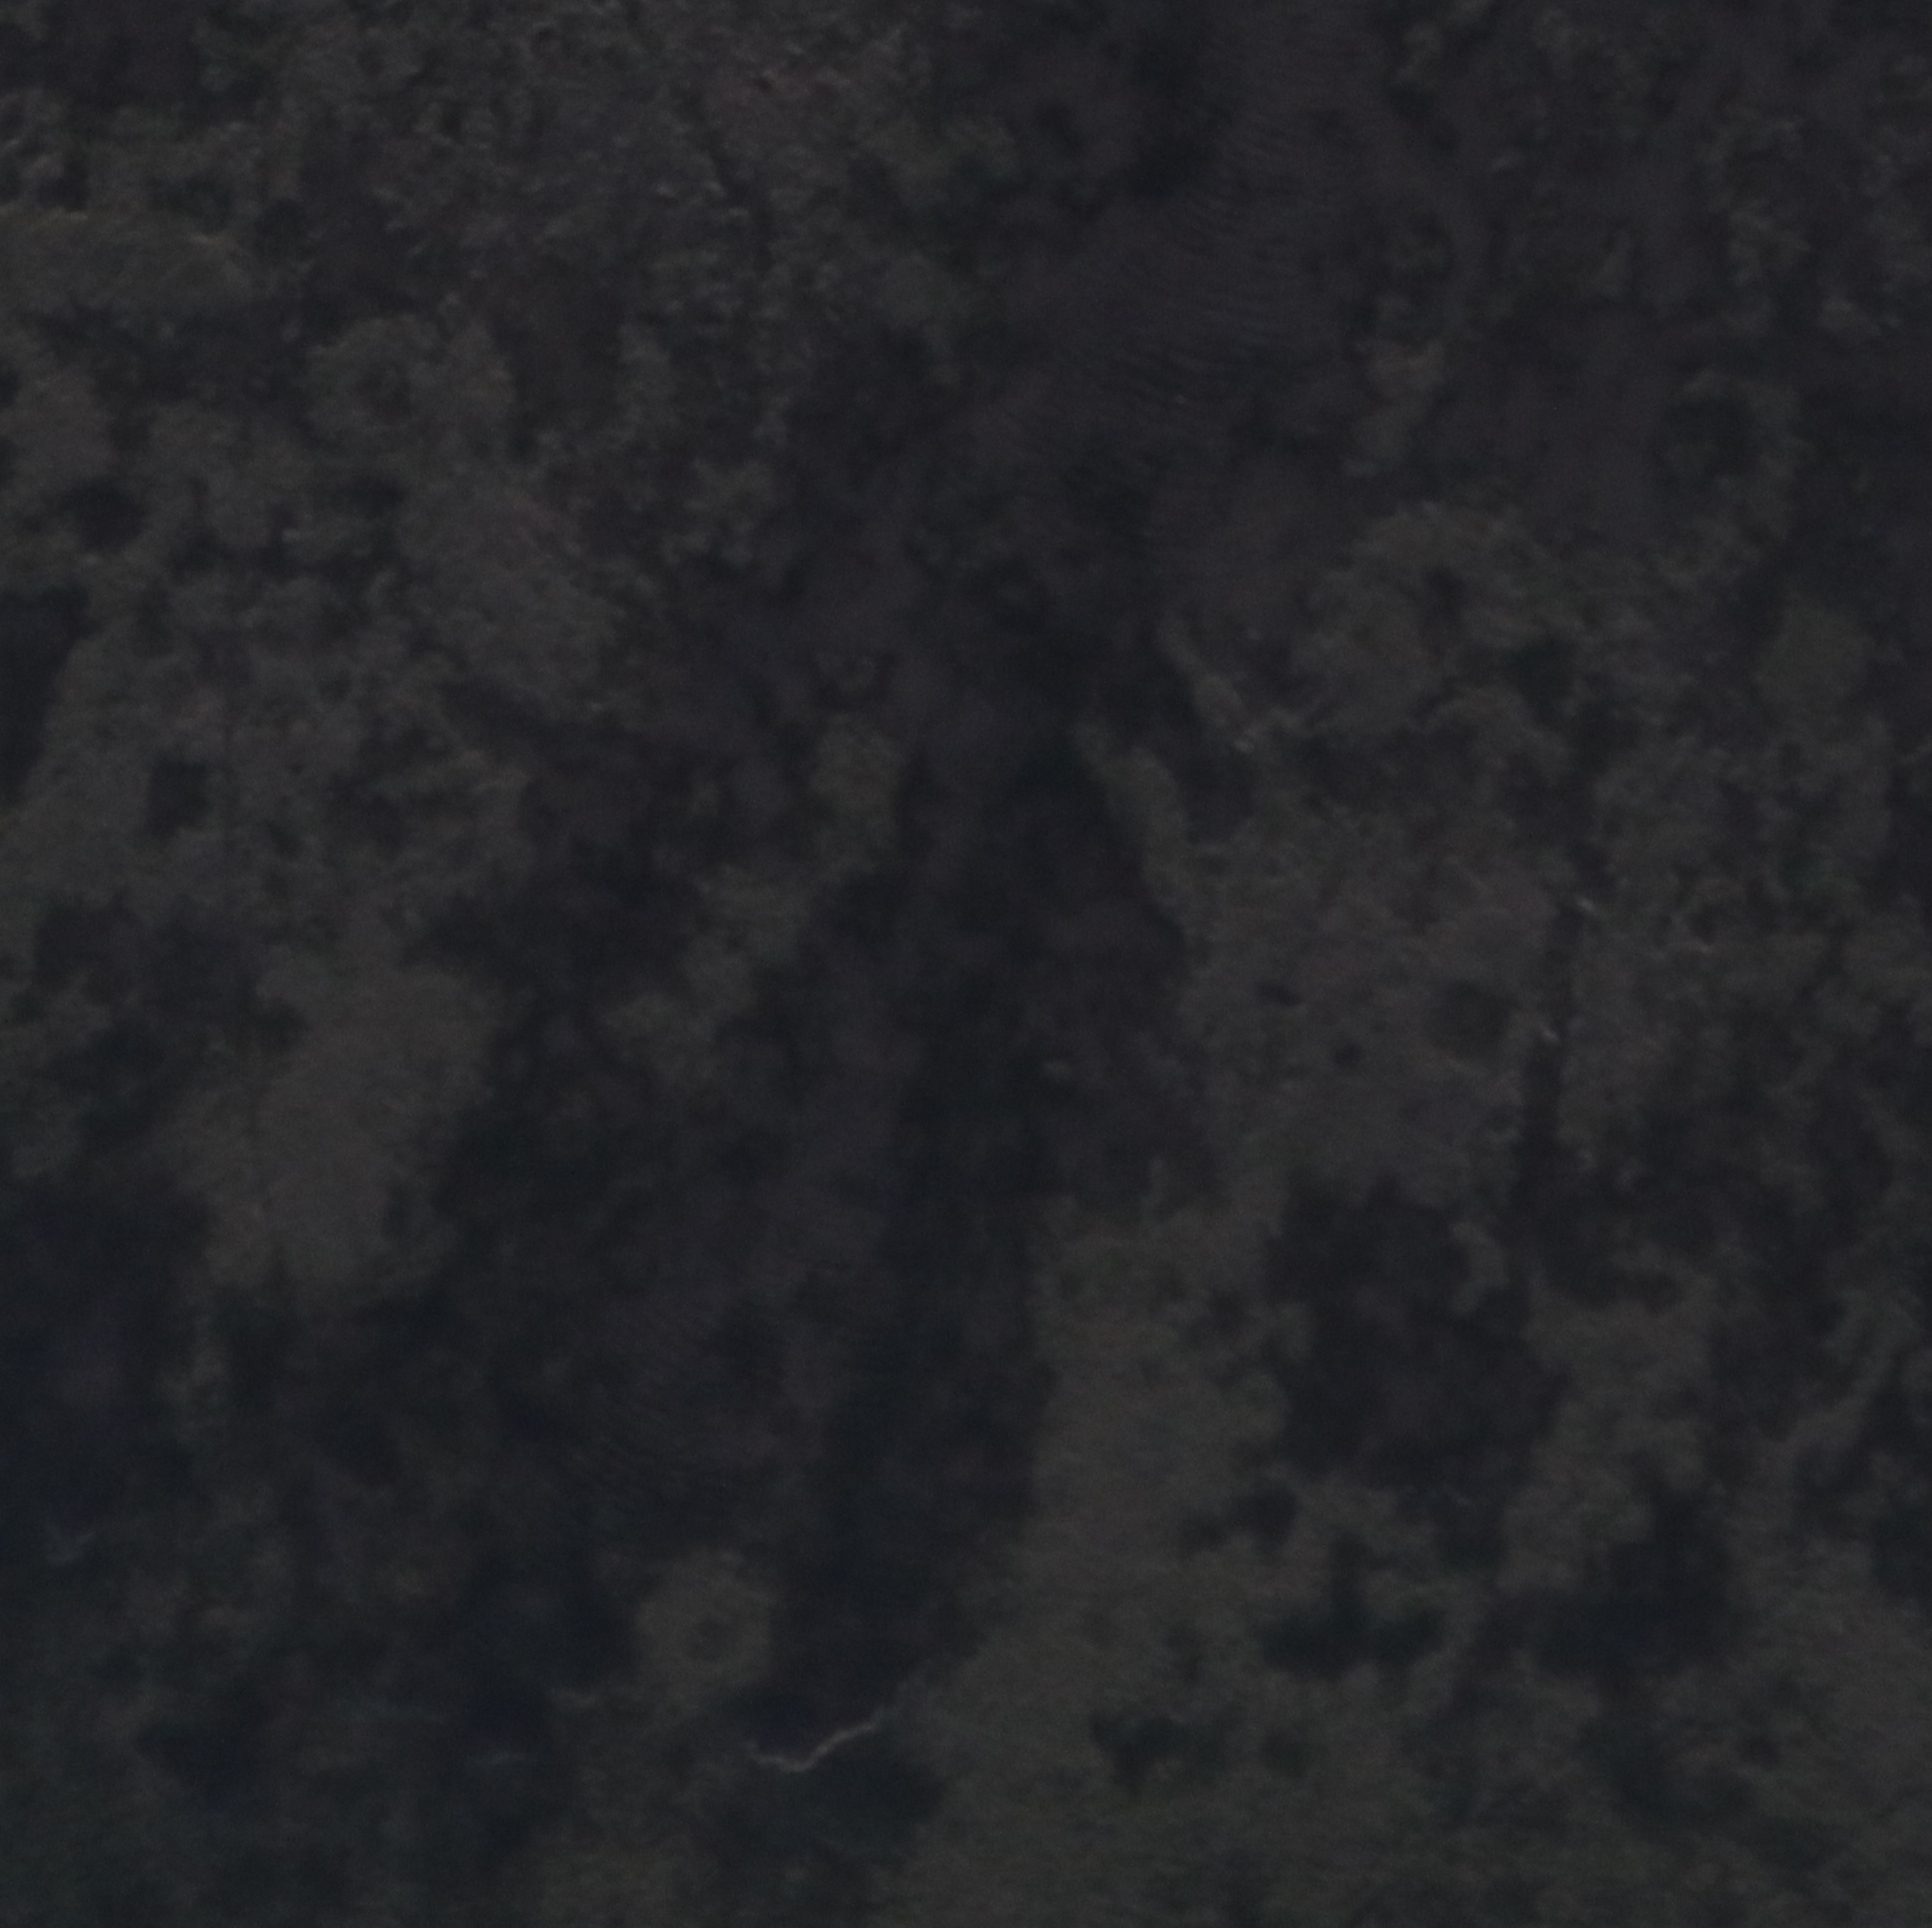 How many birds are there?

0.